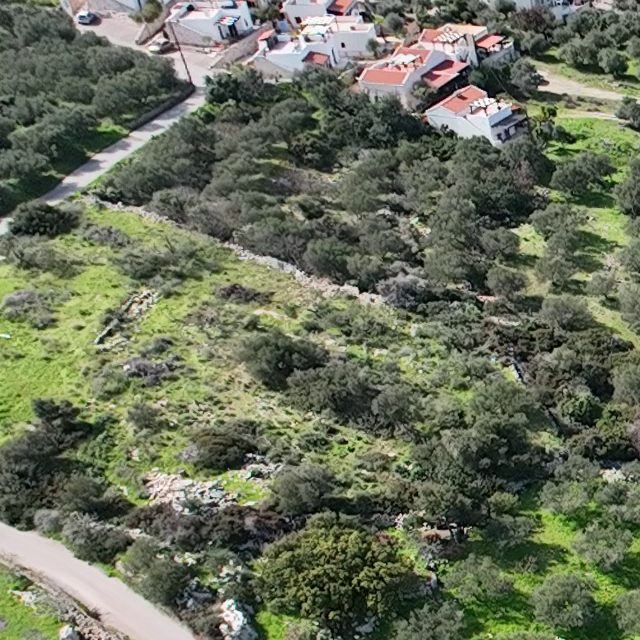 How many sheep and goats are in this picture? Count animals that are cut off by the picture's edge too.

0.